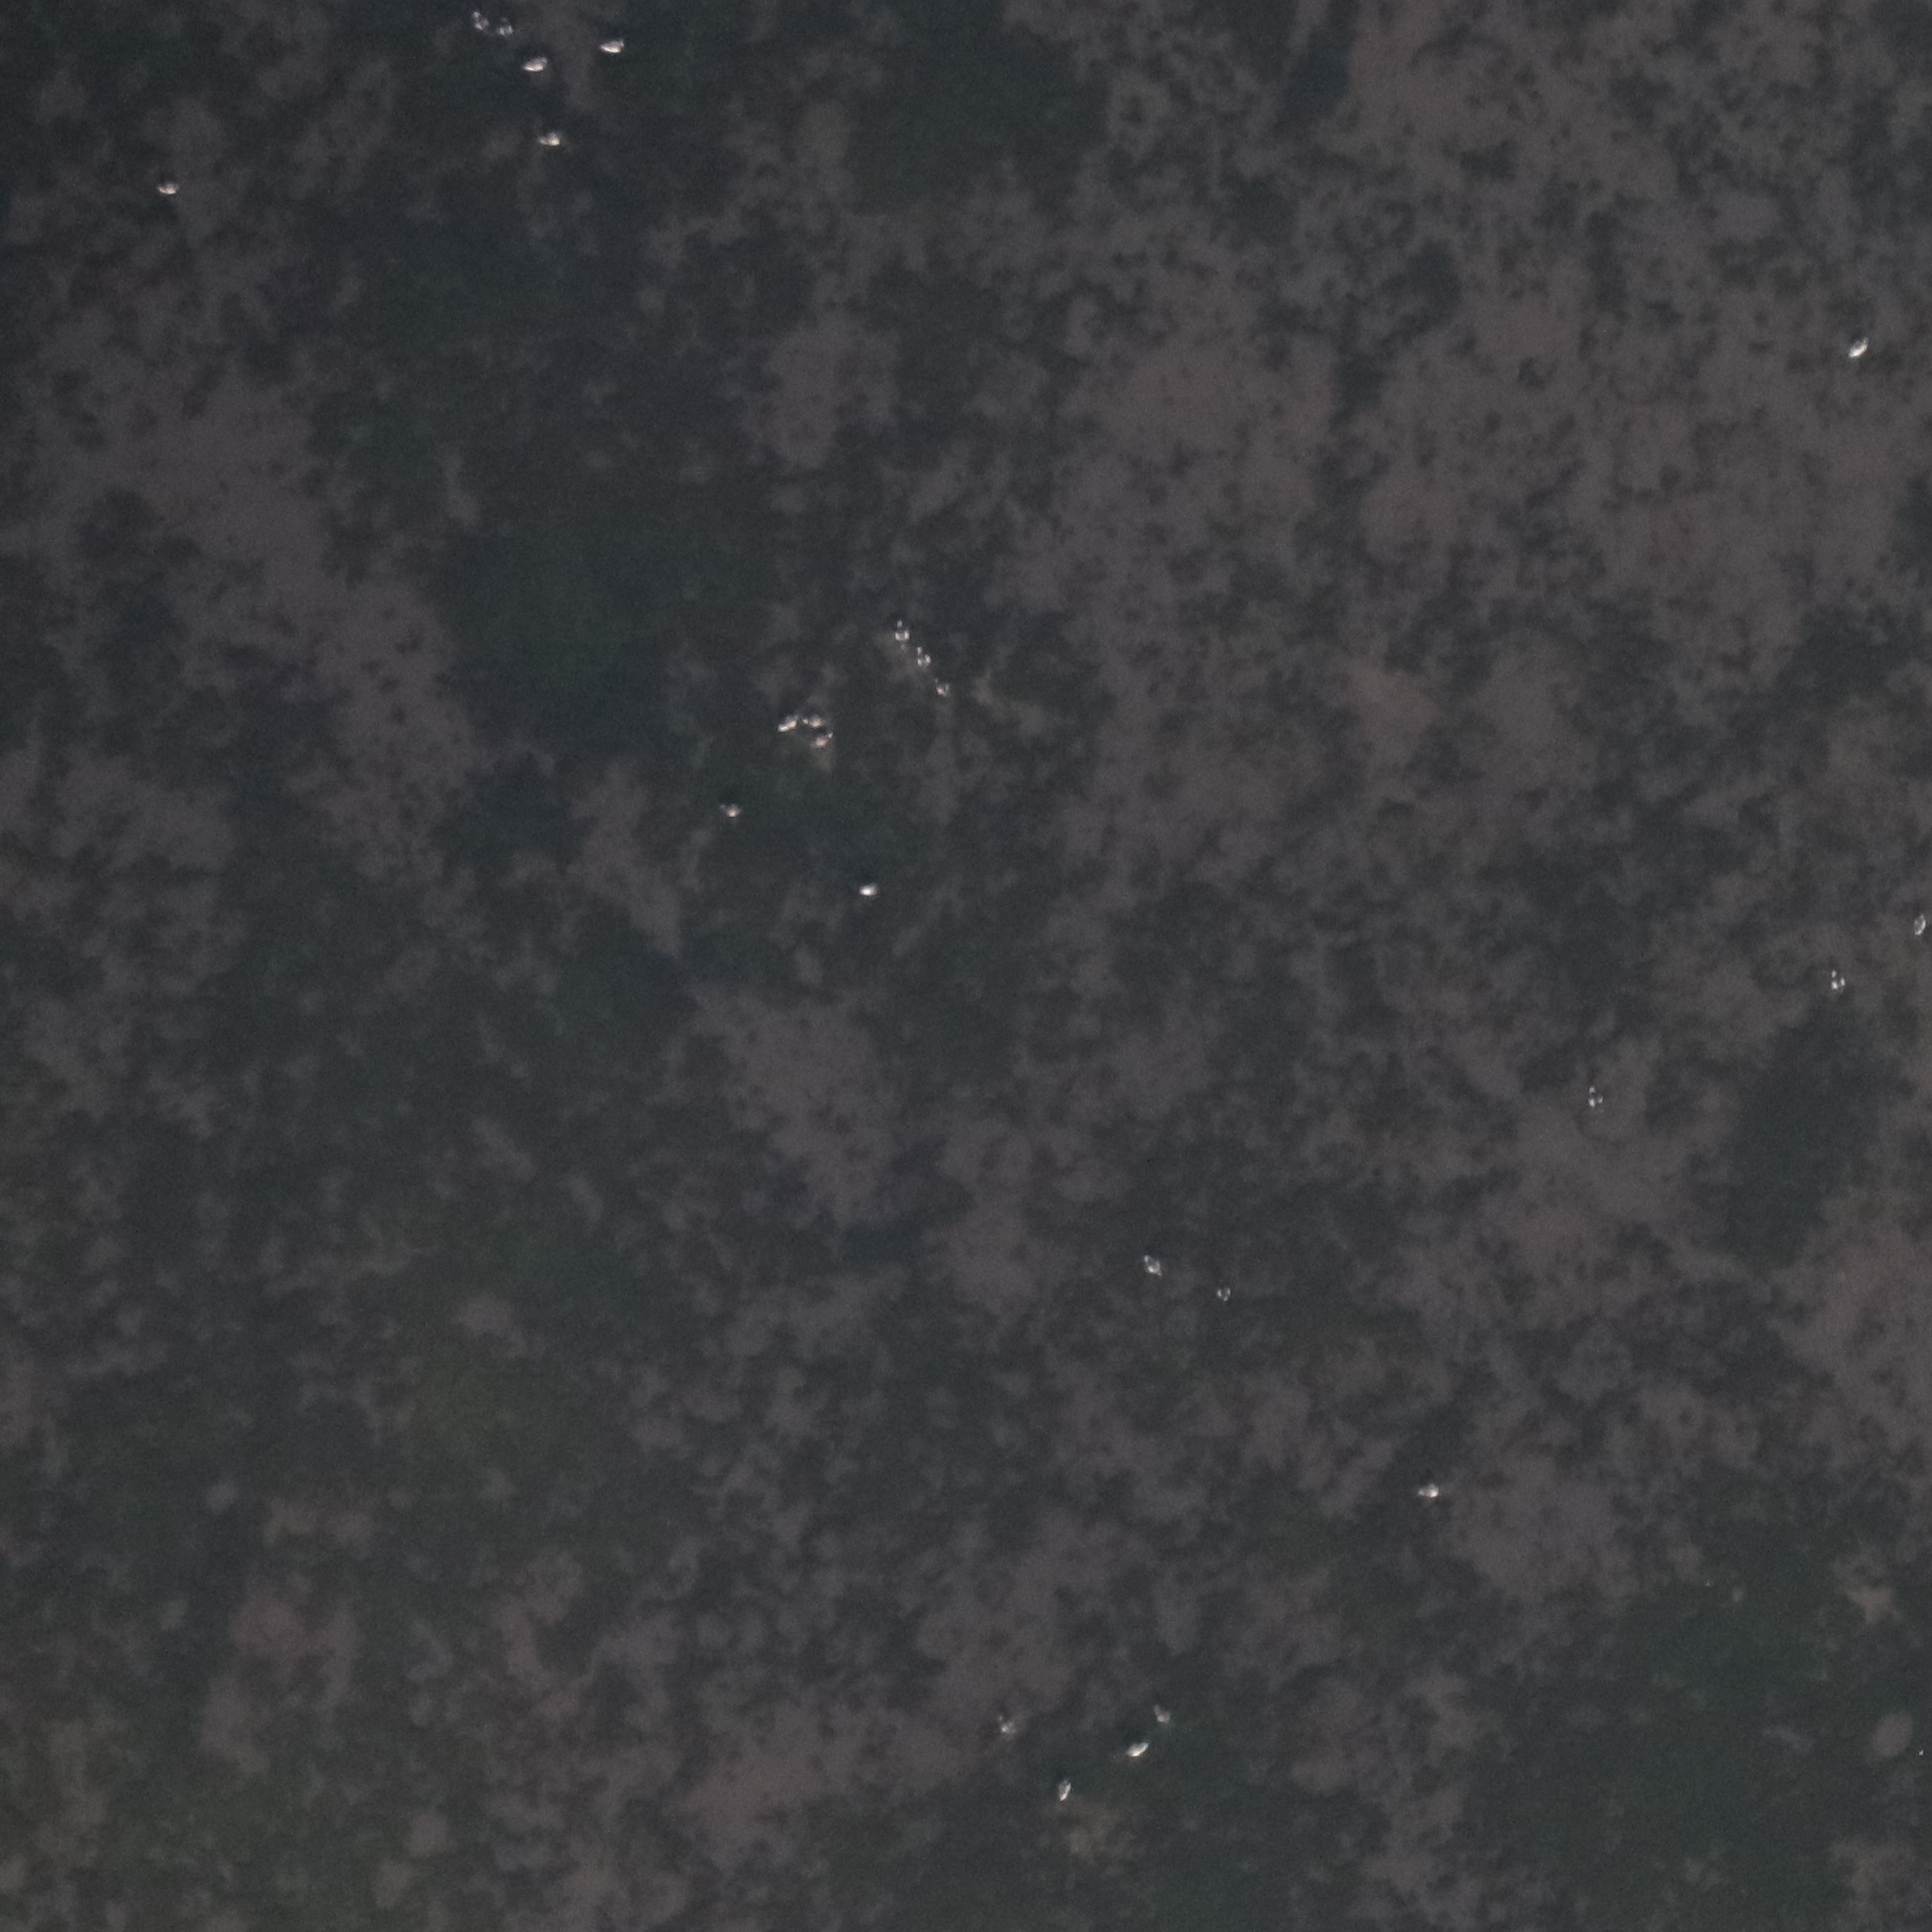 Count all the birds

25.